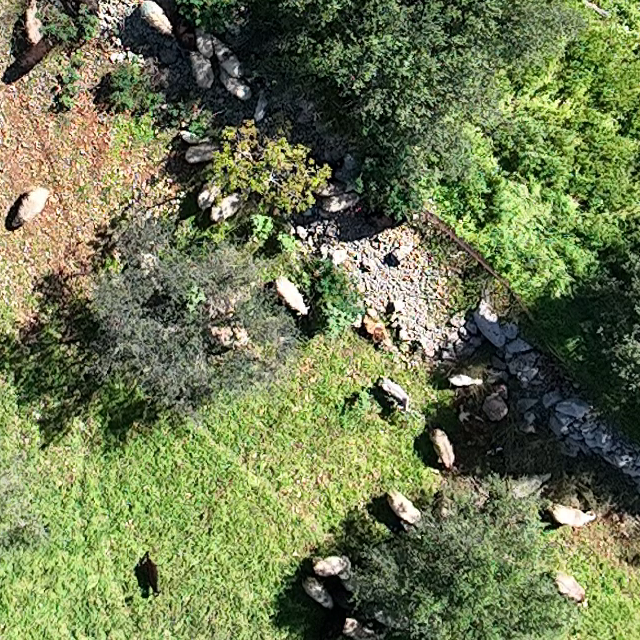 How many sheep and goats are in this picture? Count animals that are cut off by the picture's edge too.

31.